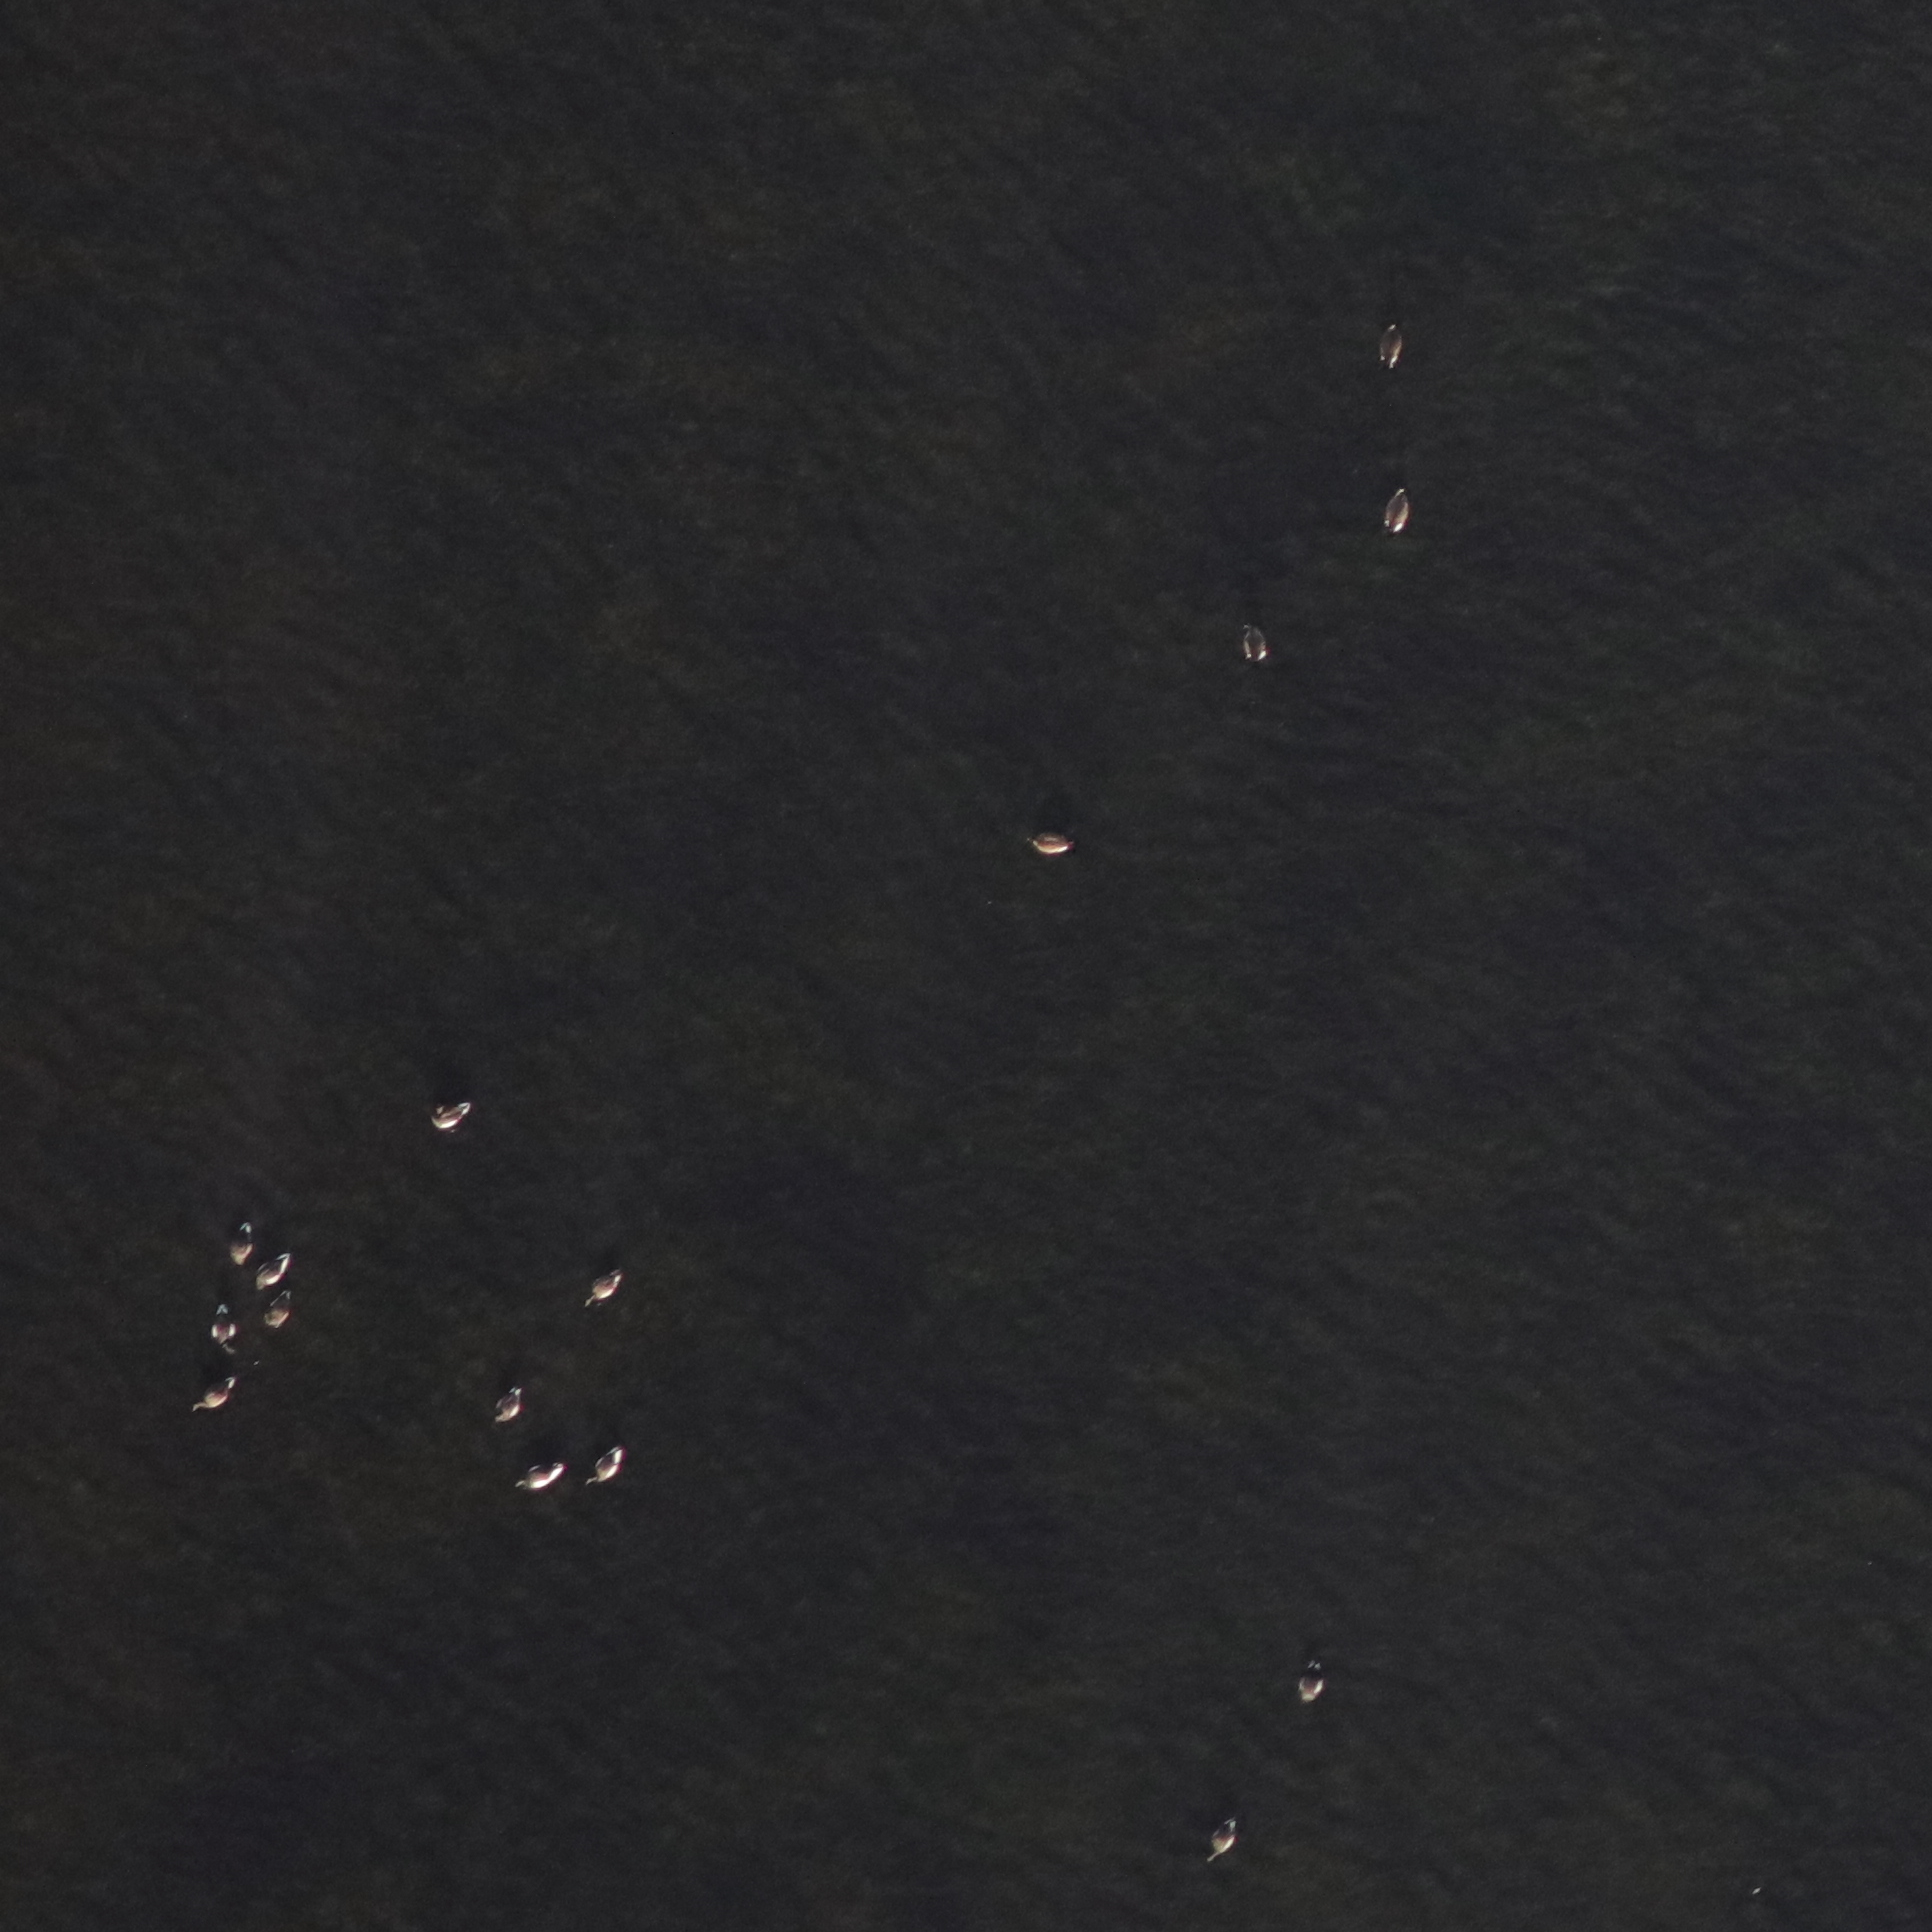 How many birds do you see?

16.